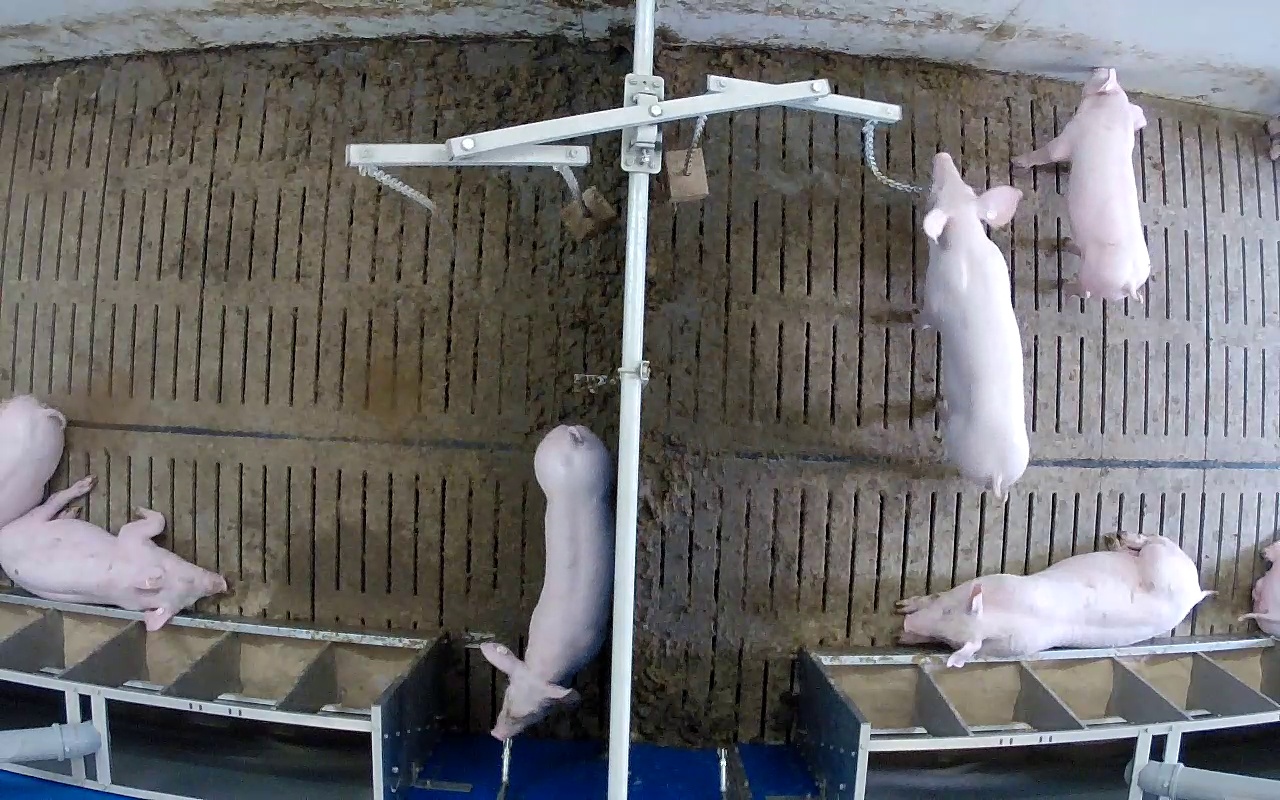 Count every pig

7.